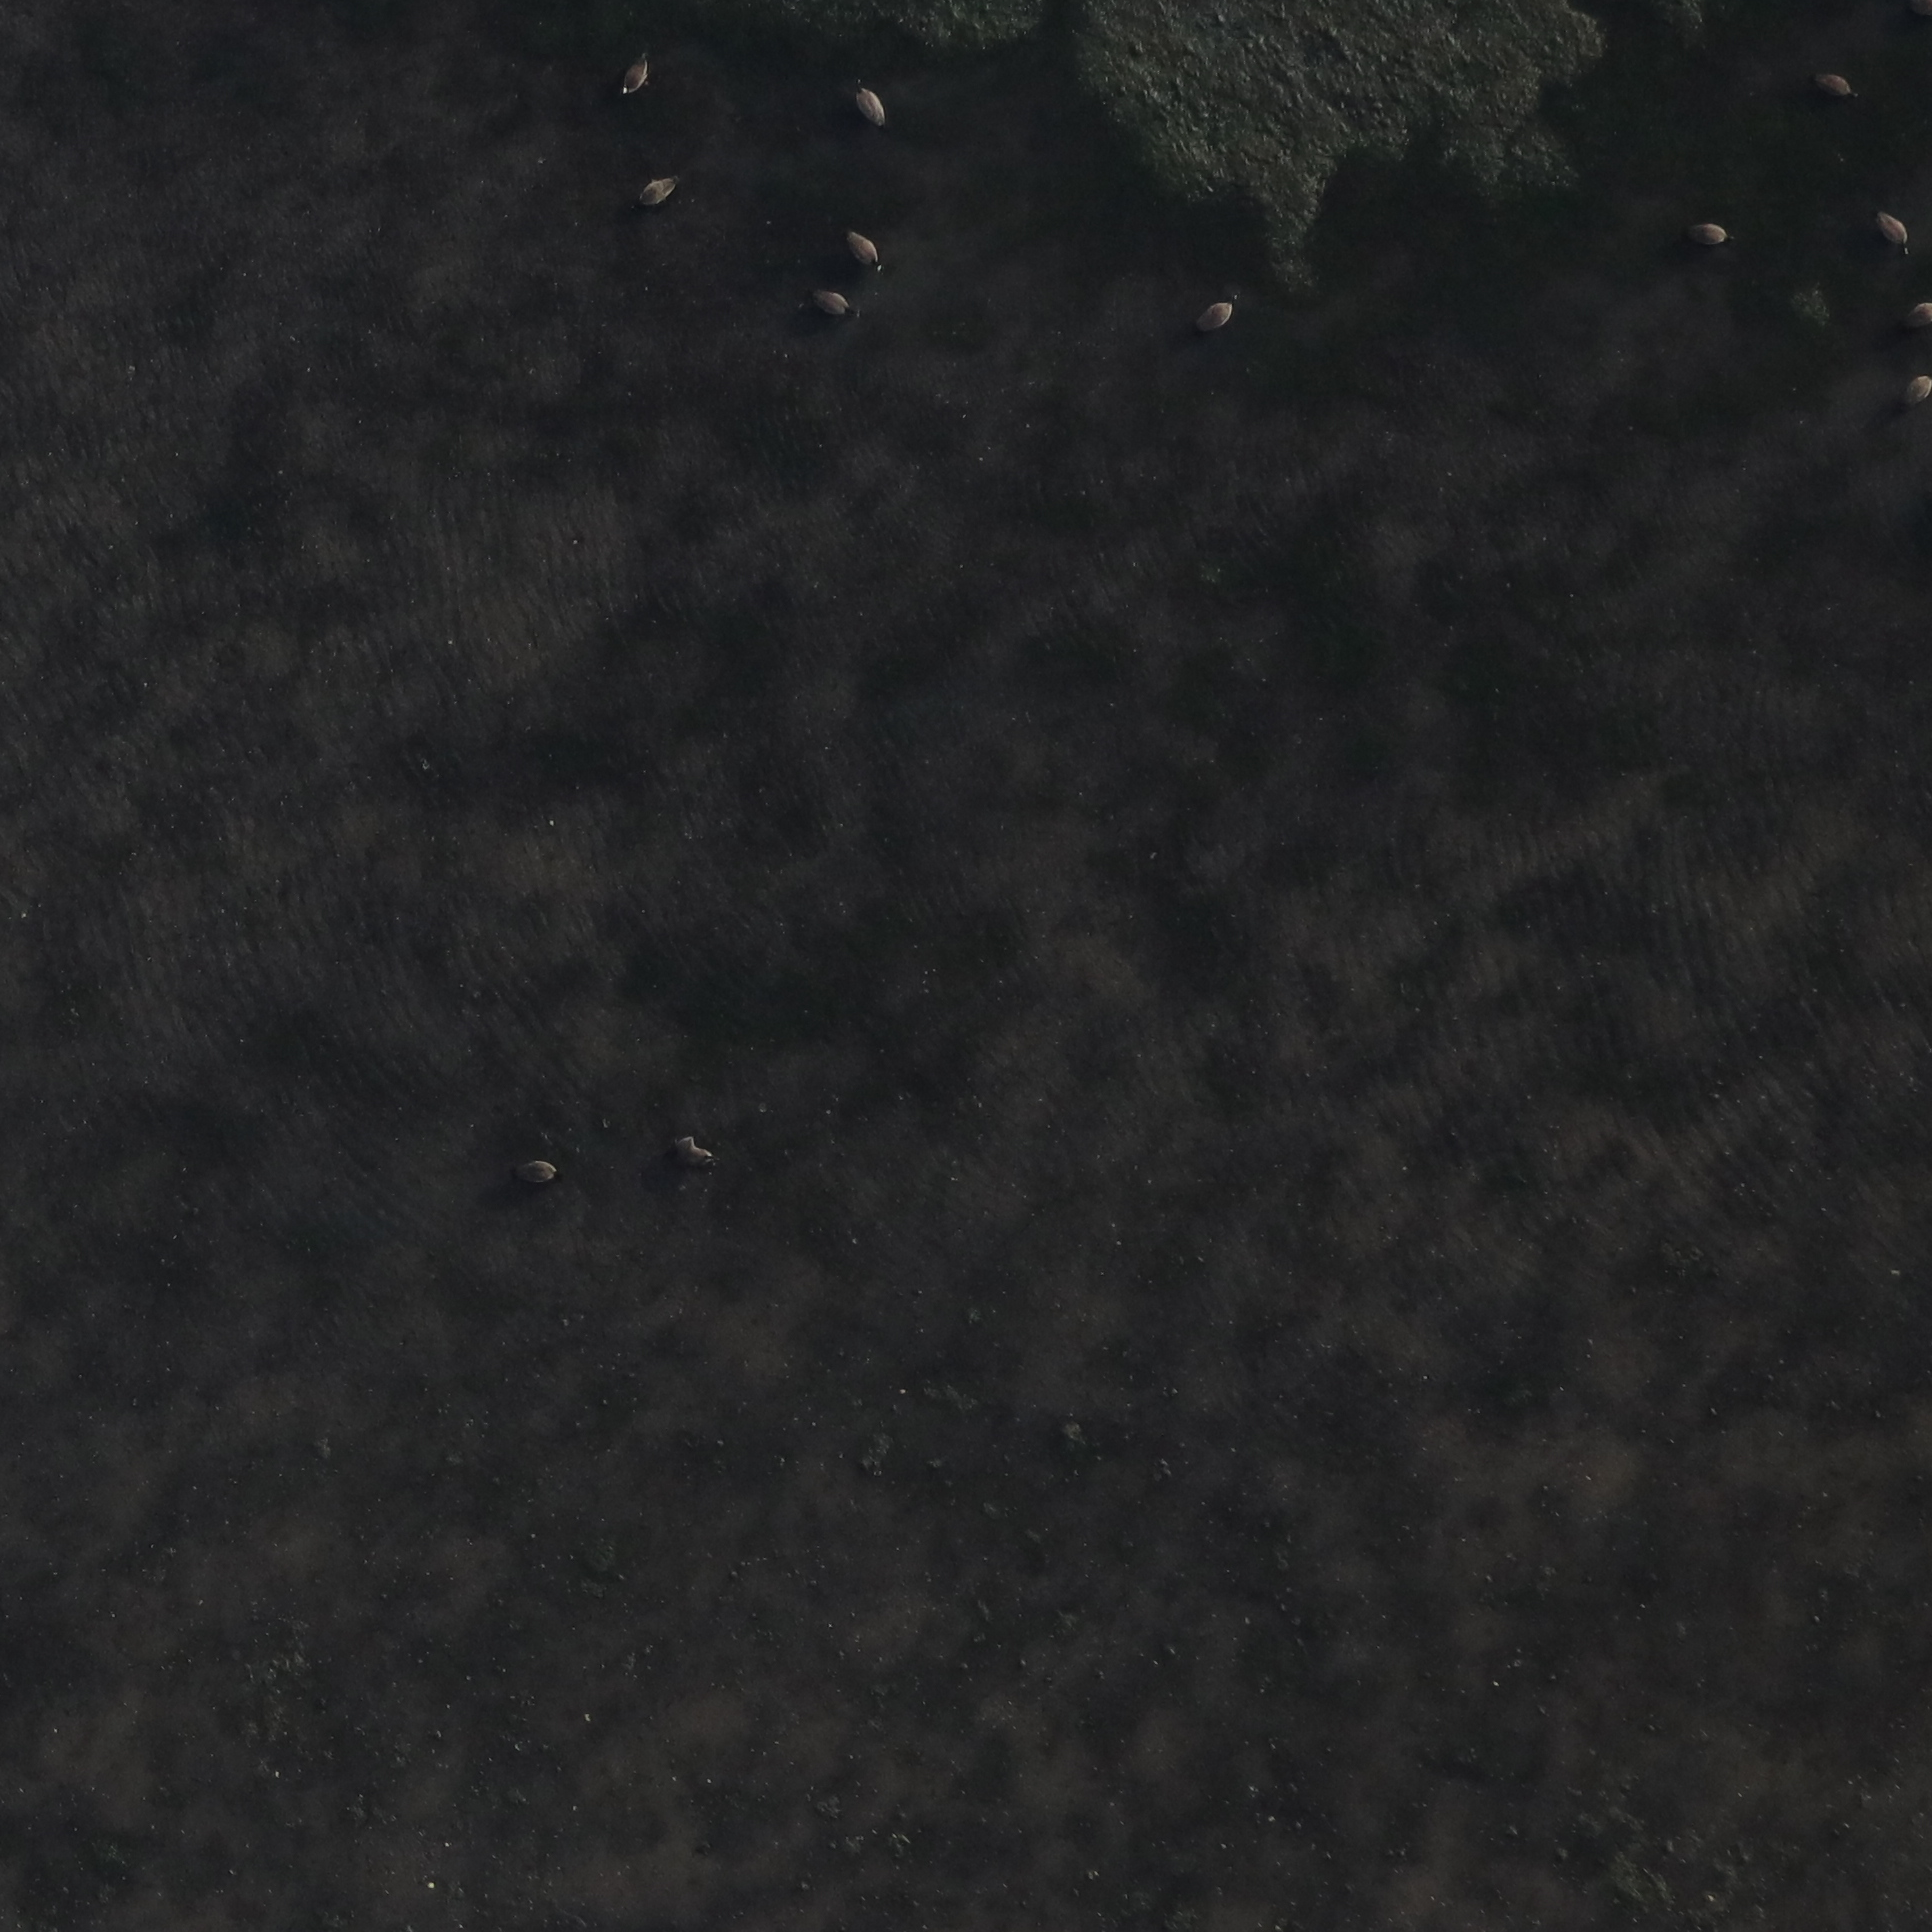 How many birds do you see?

13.